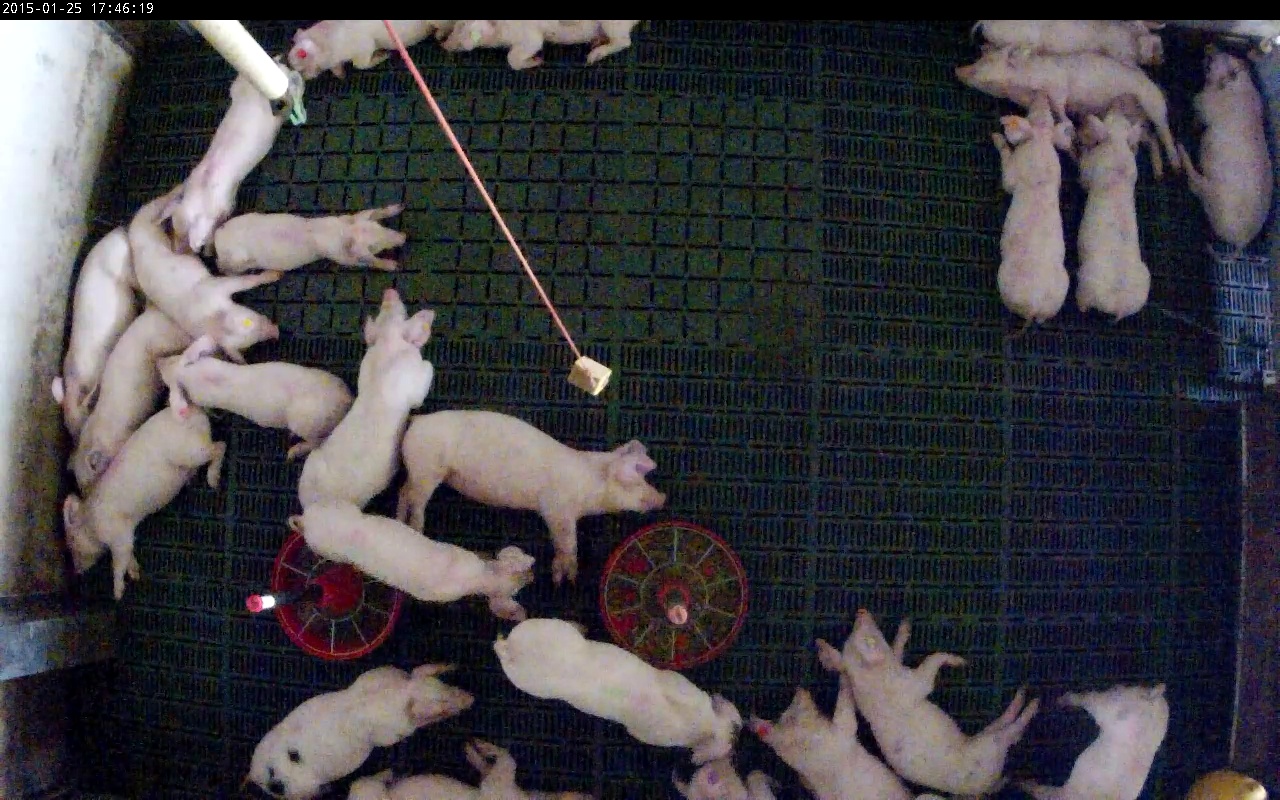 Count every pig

24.